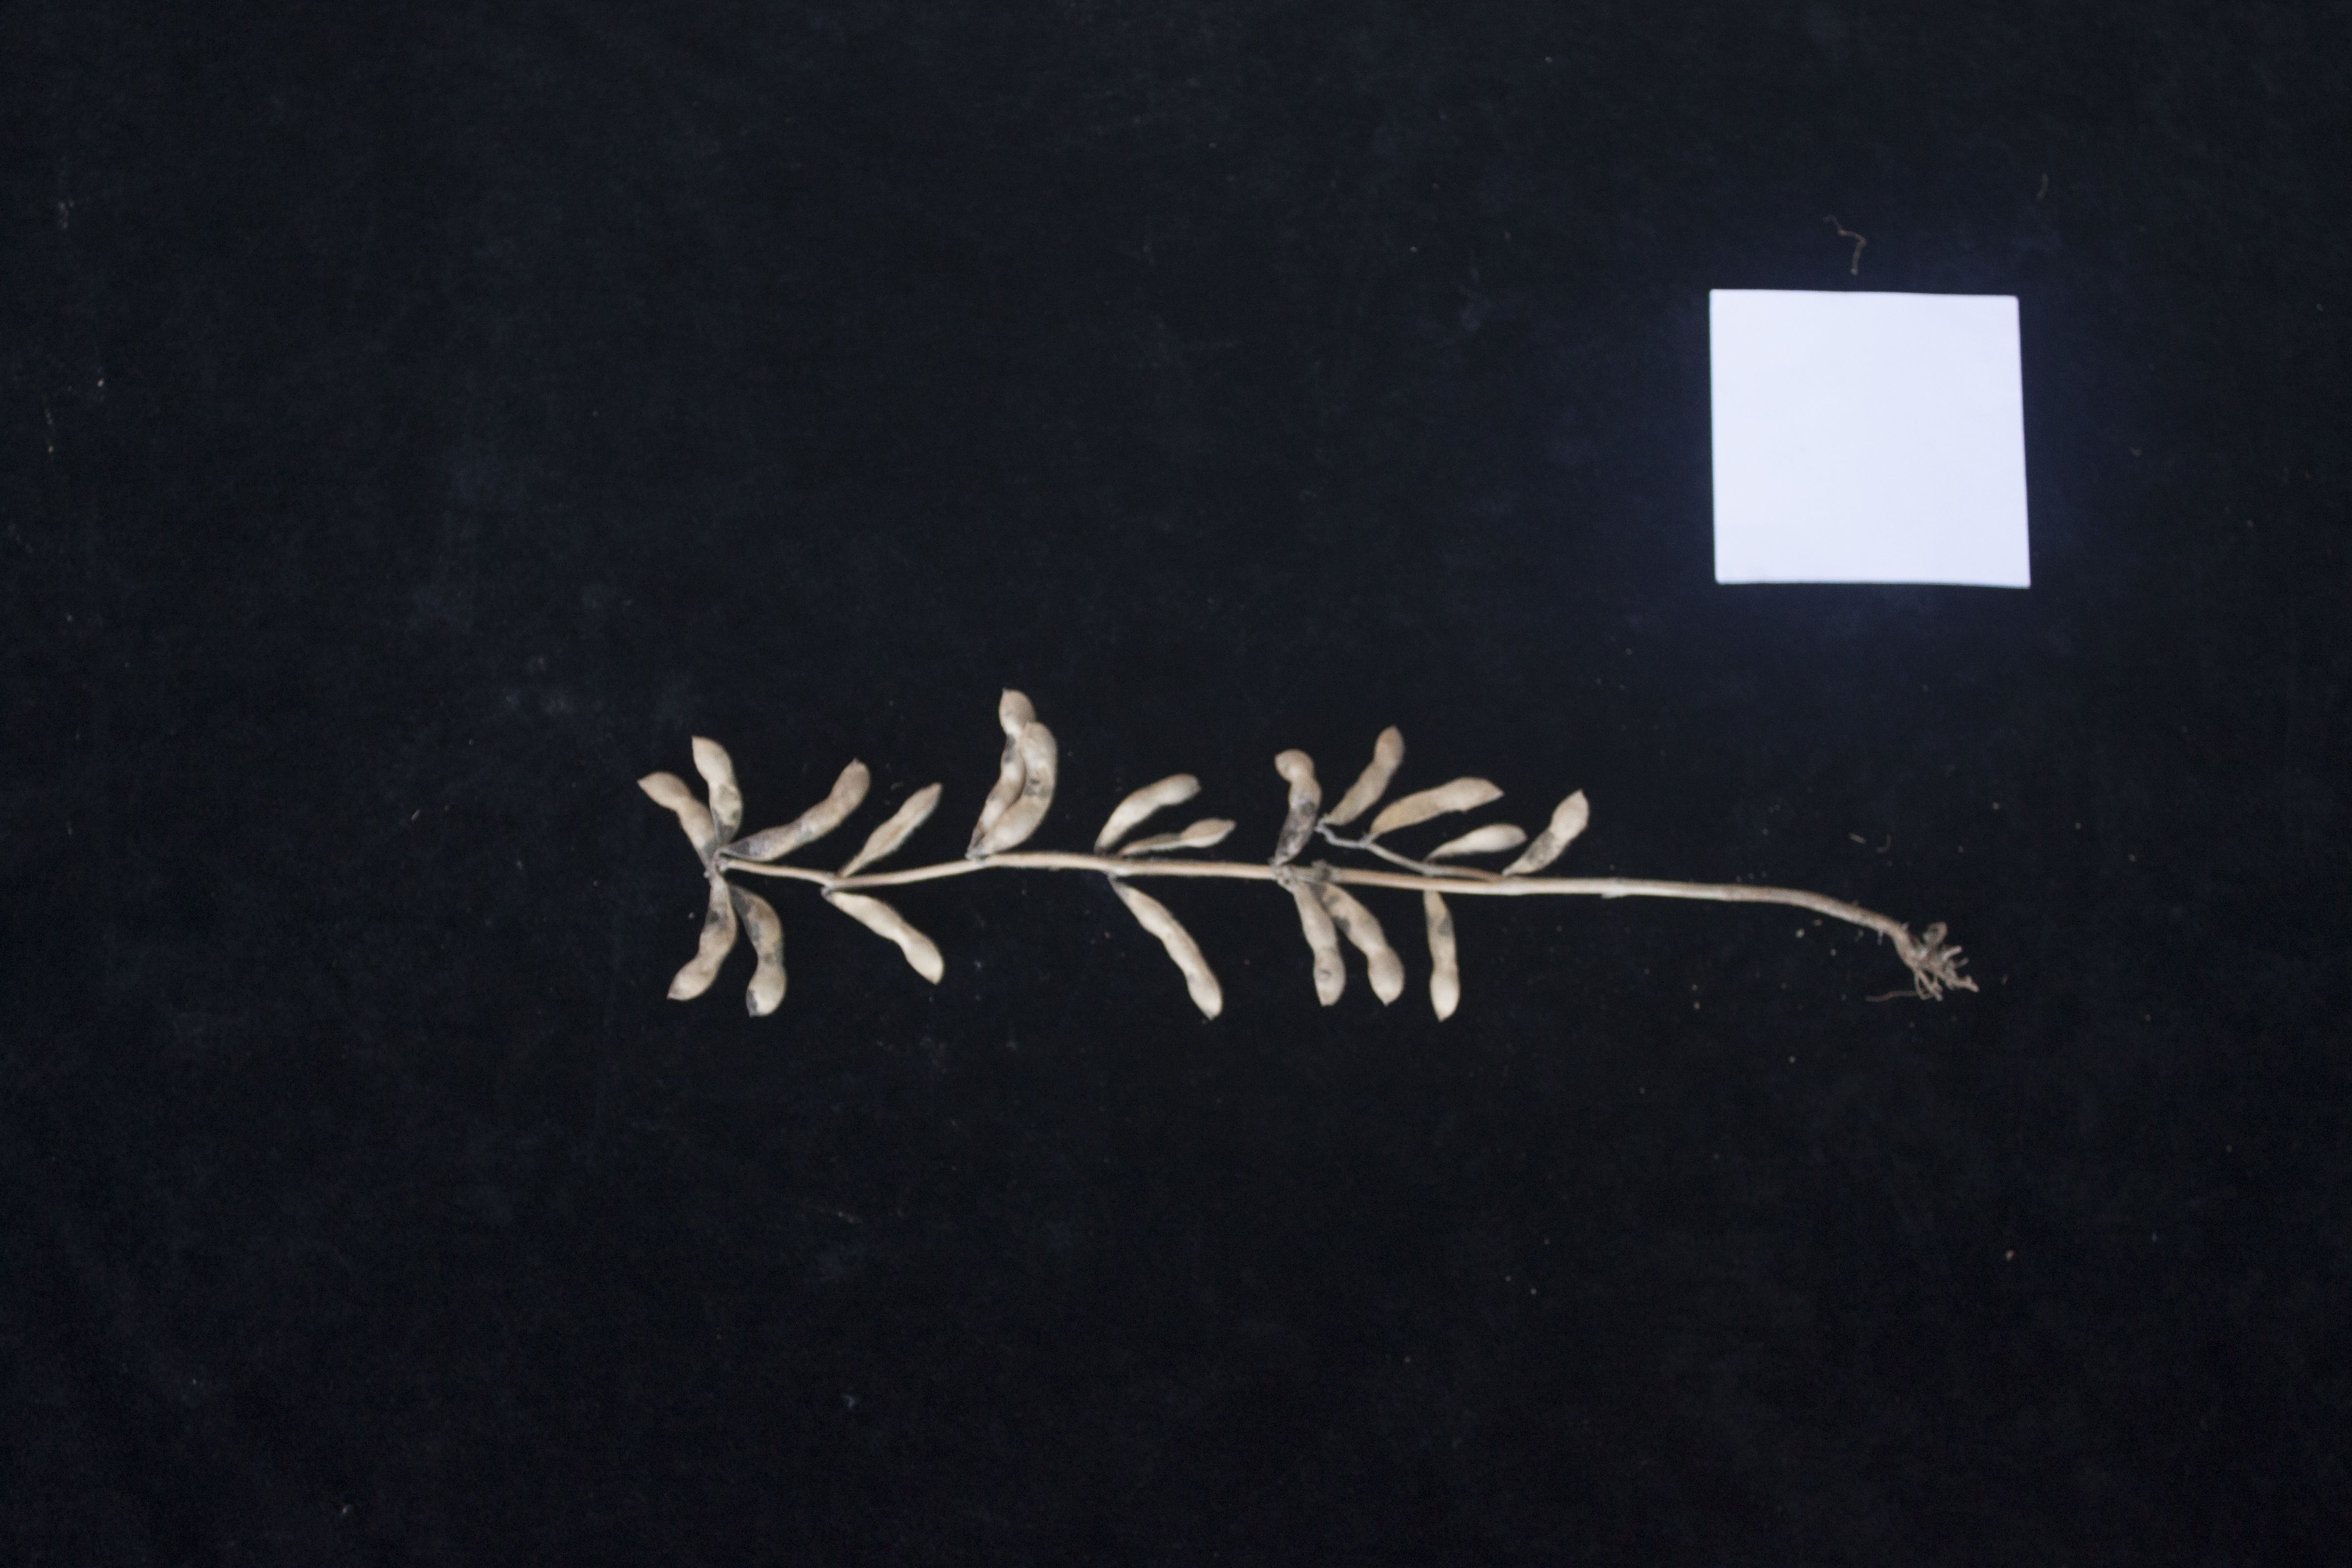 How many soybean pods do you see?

20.